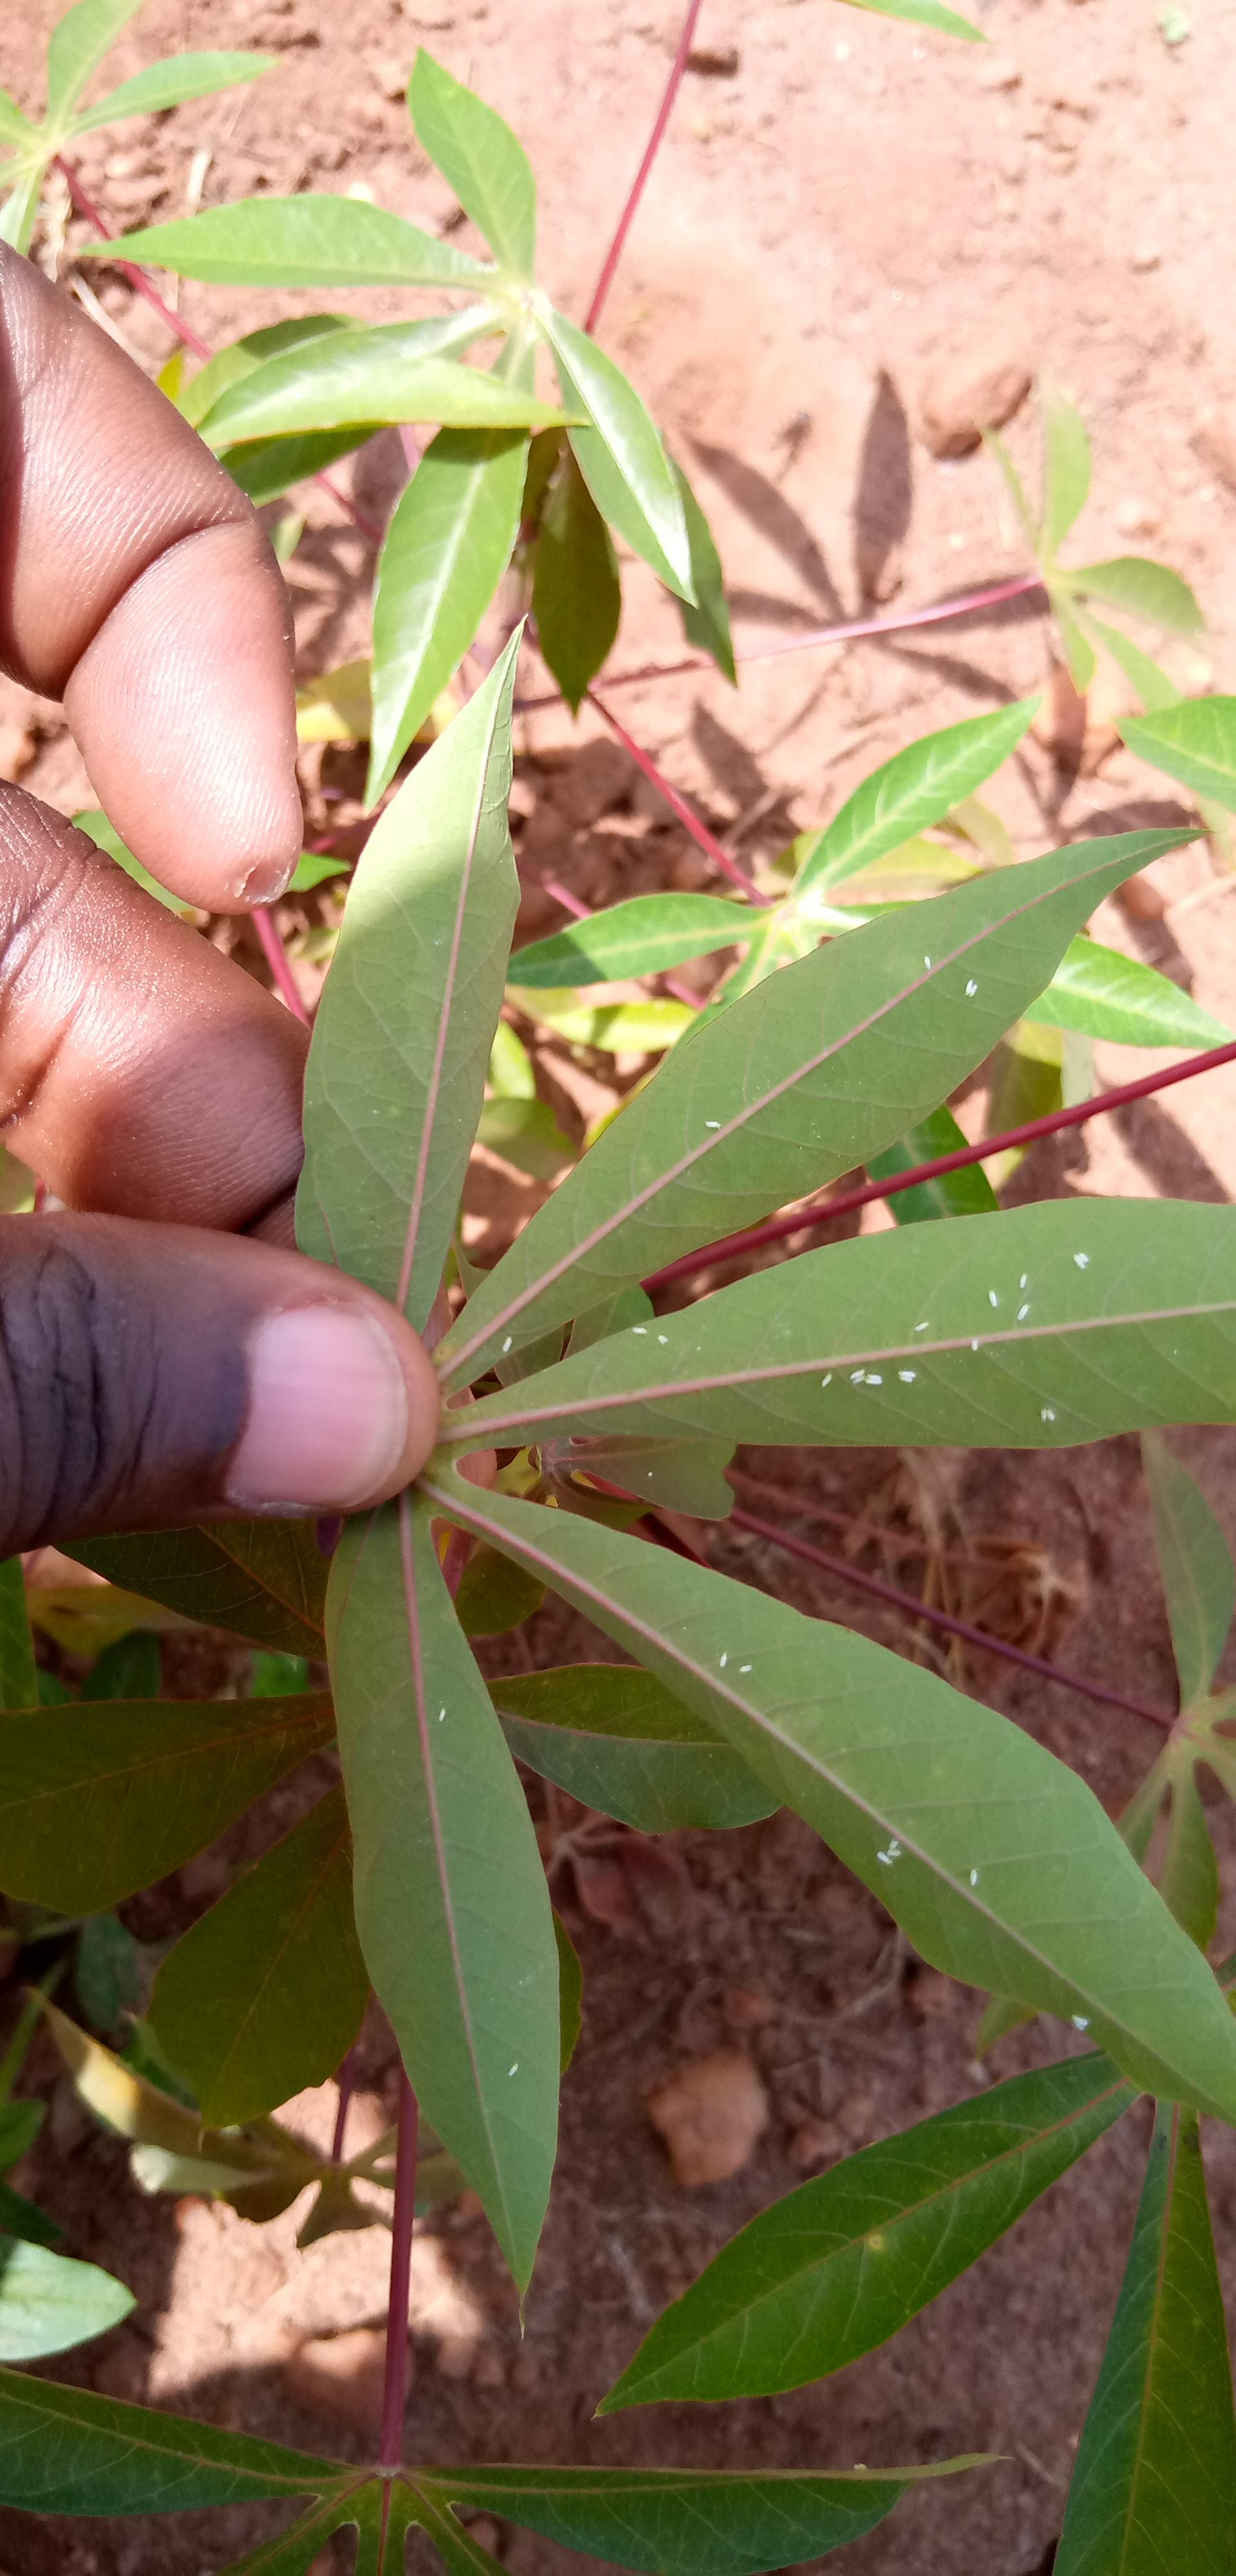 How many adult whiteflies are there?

32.